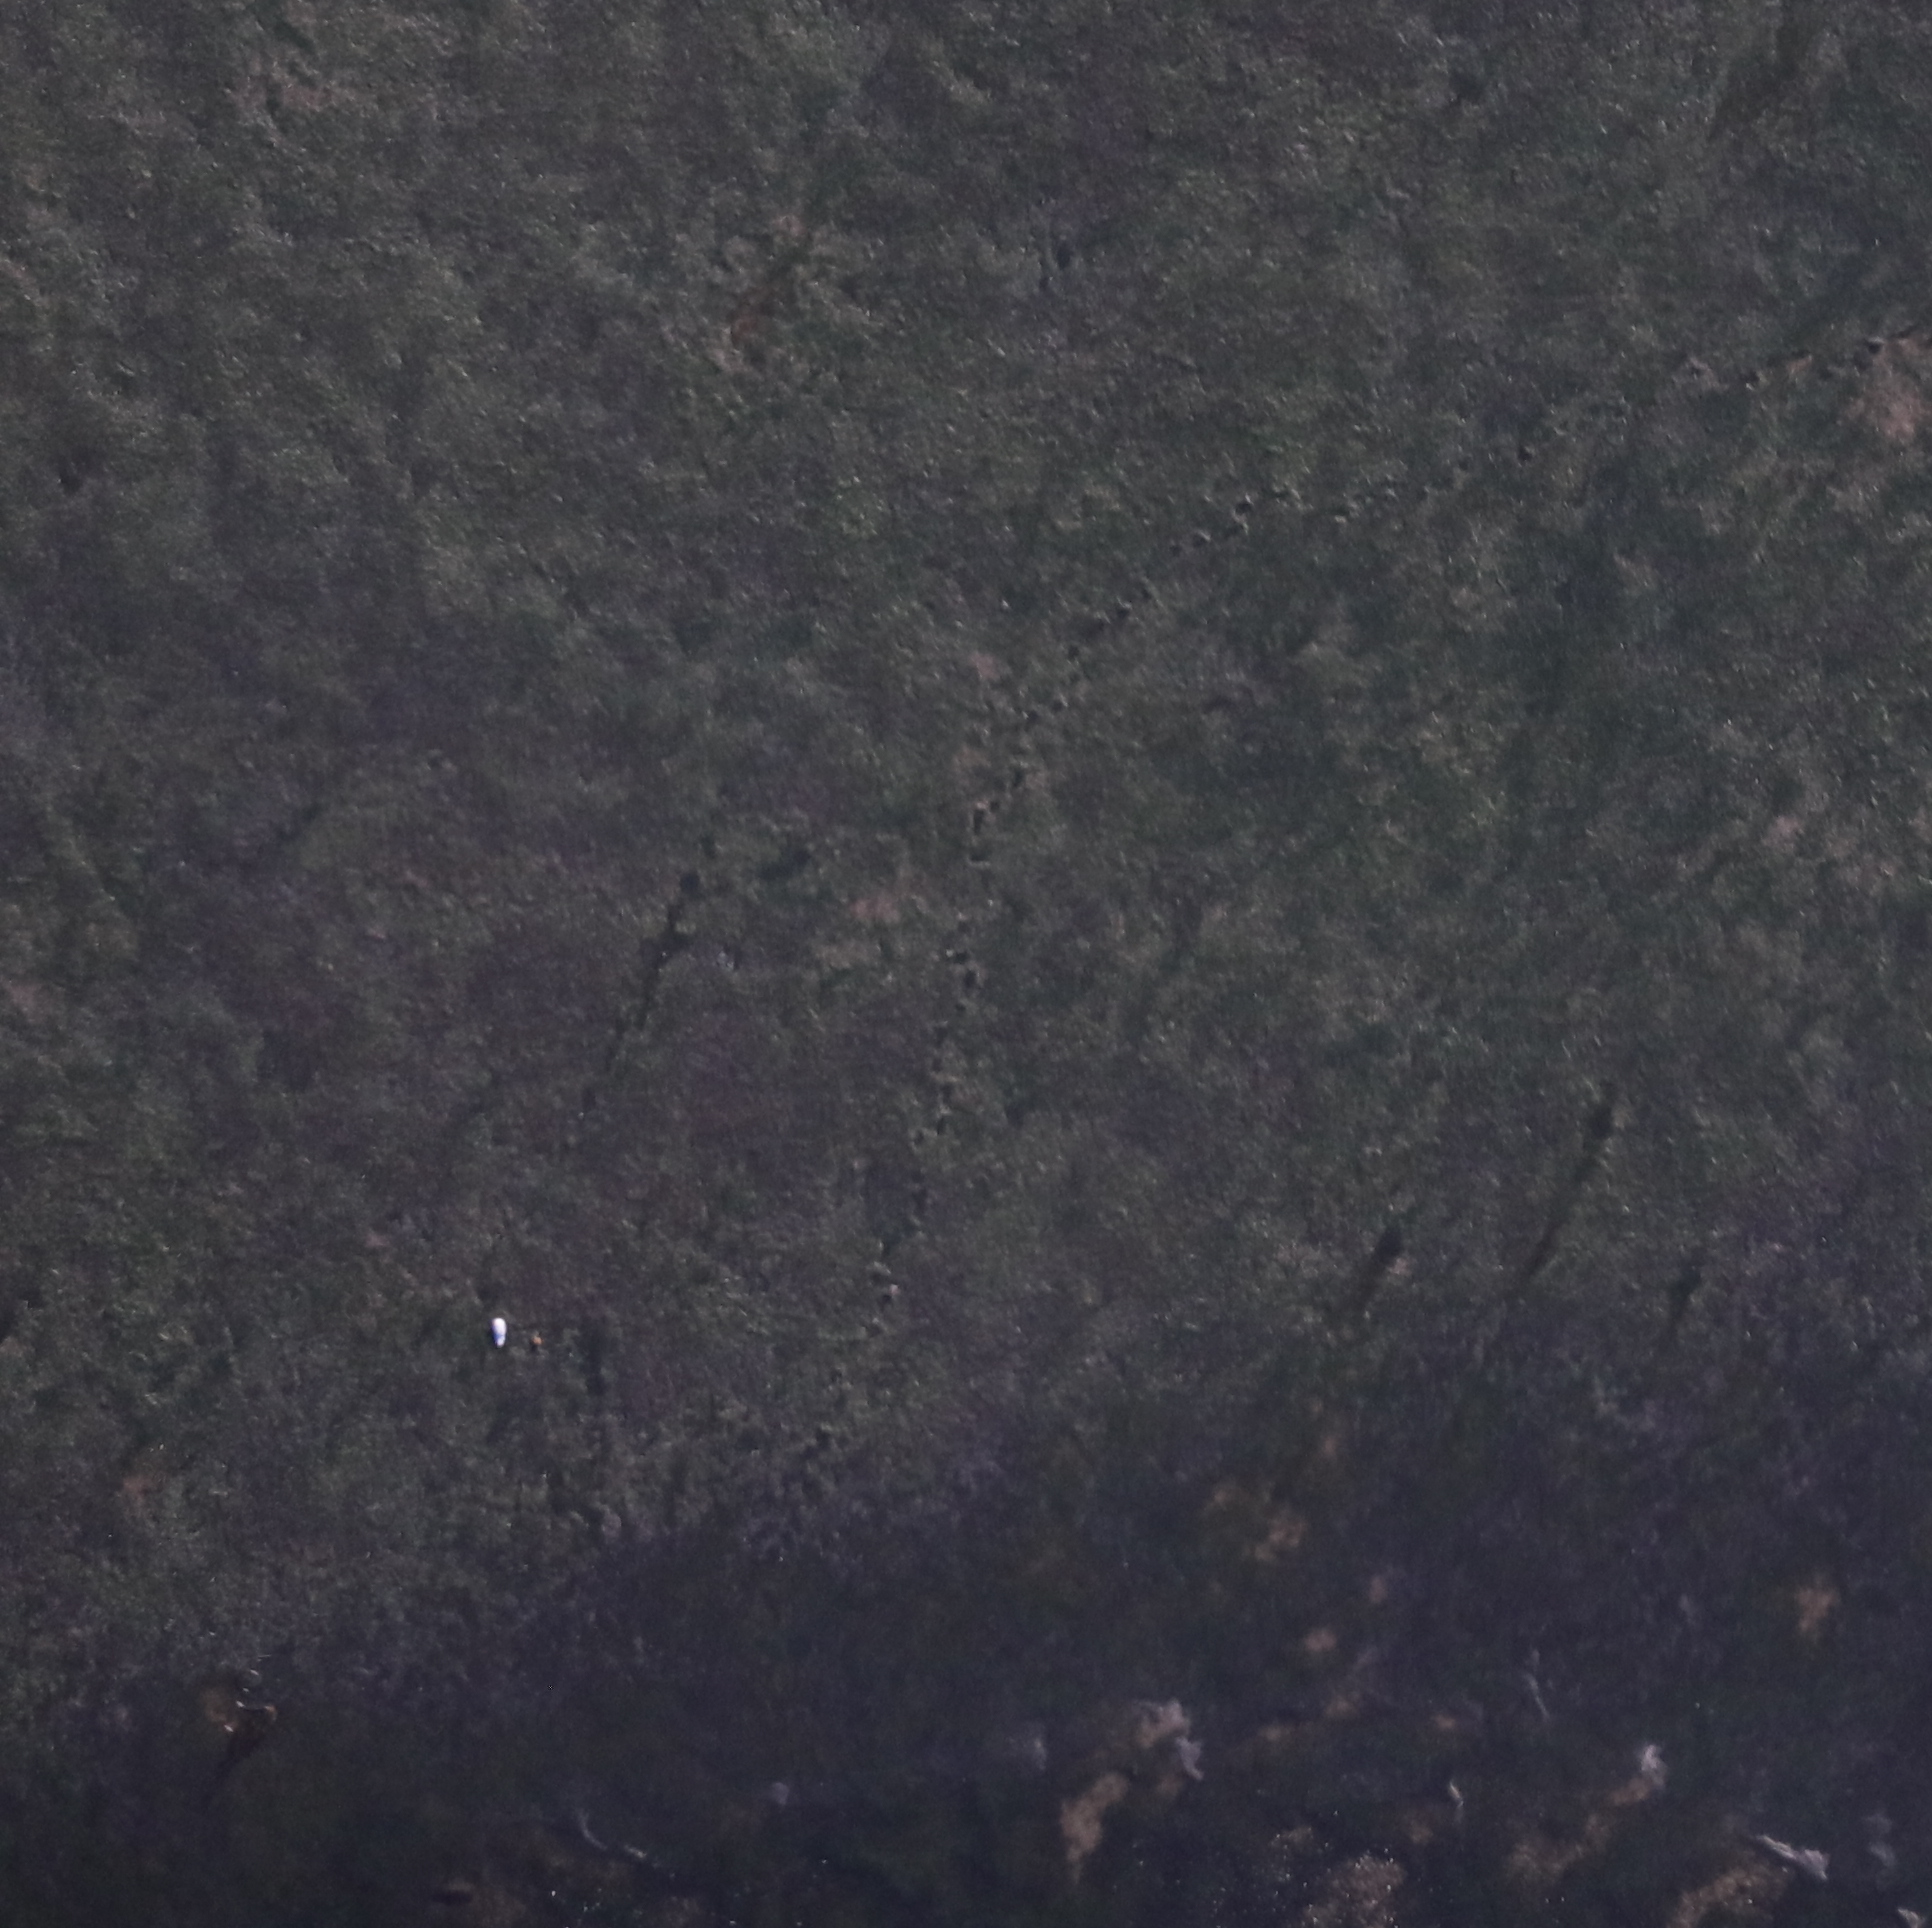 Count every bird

1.